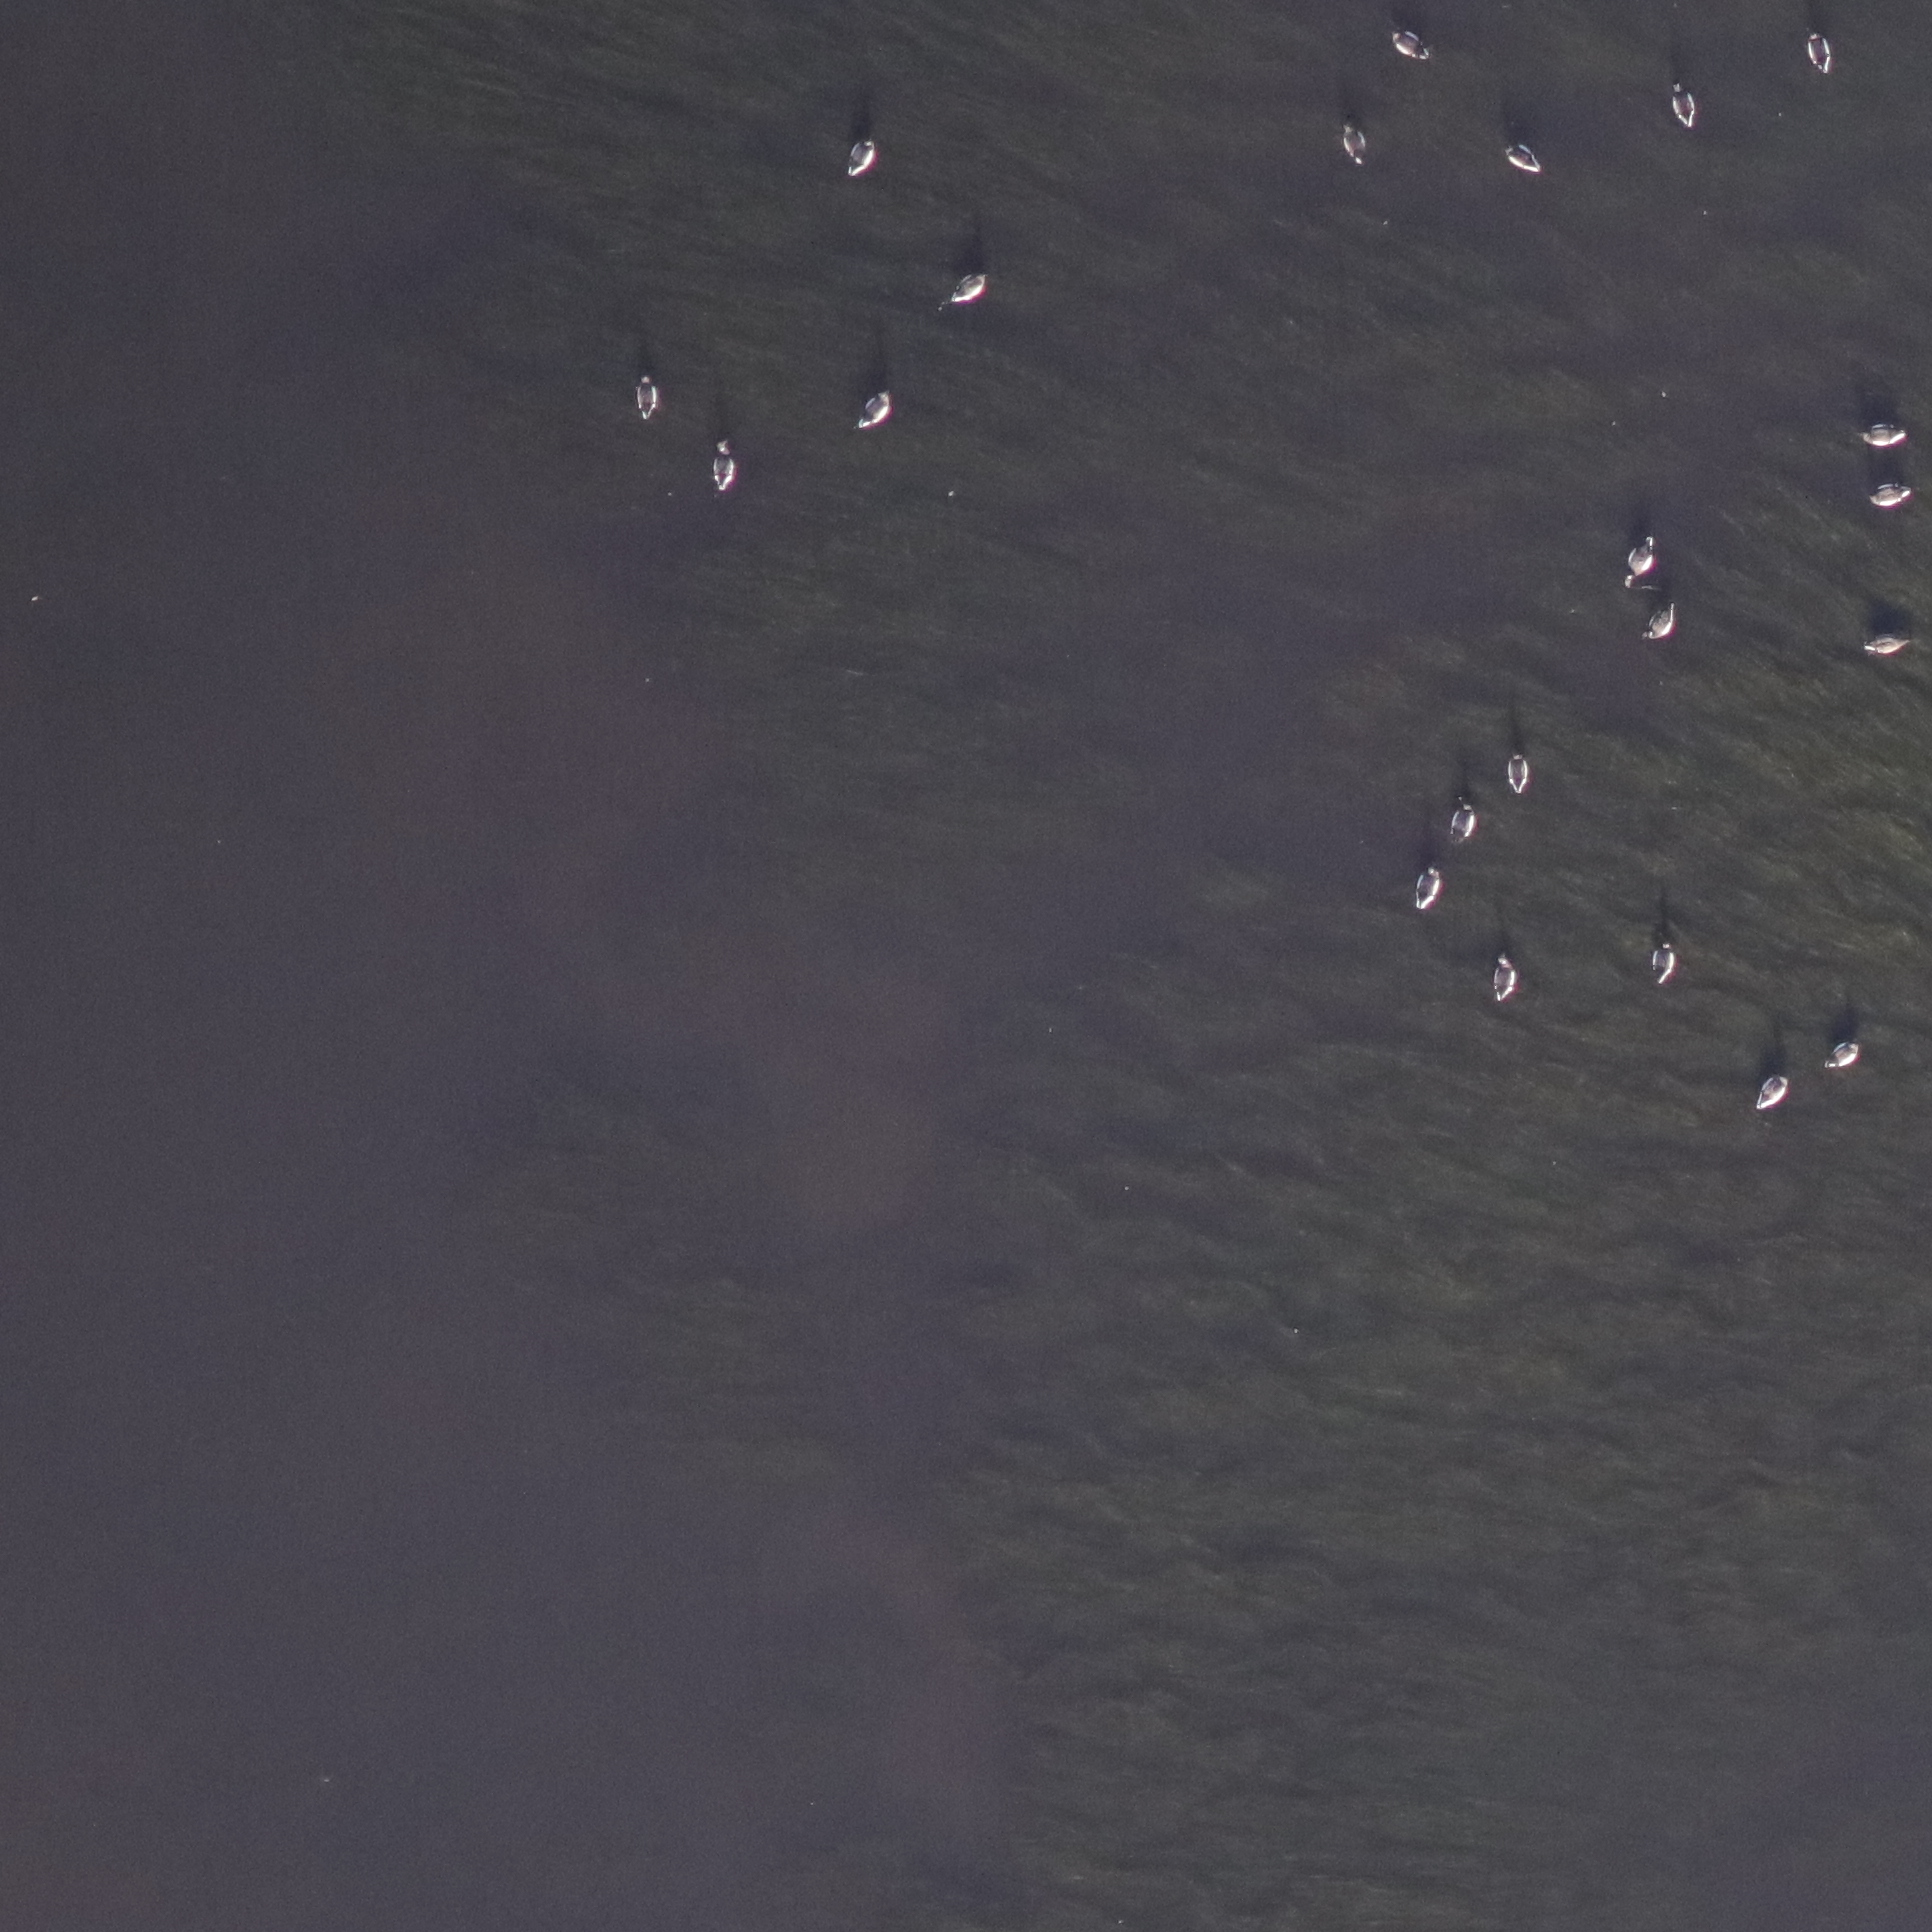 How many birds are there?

22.